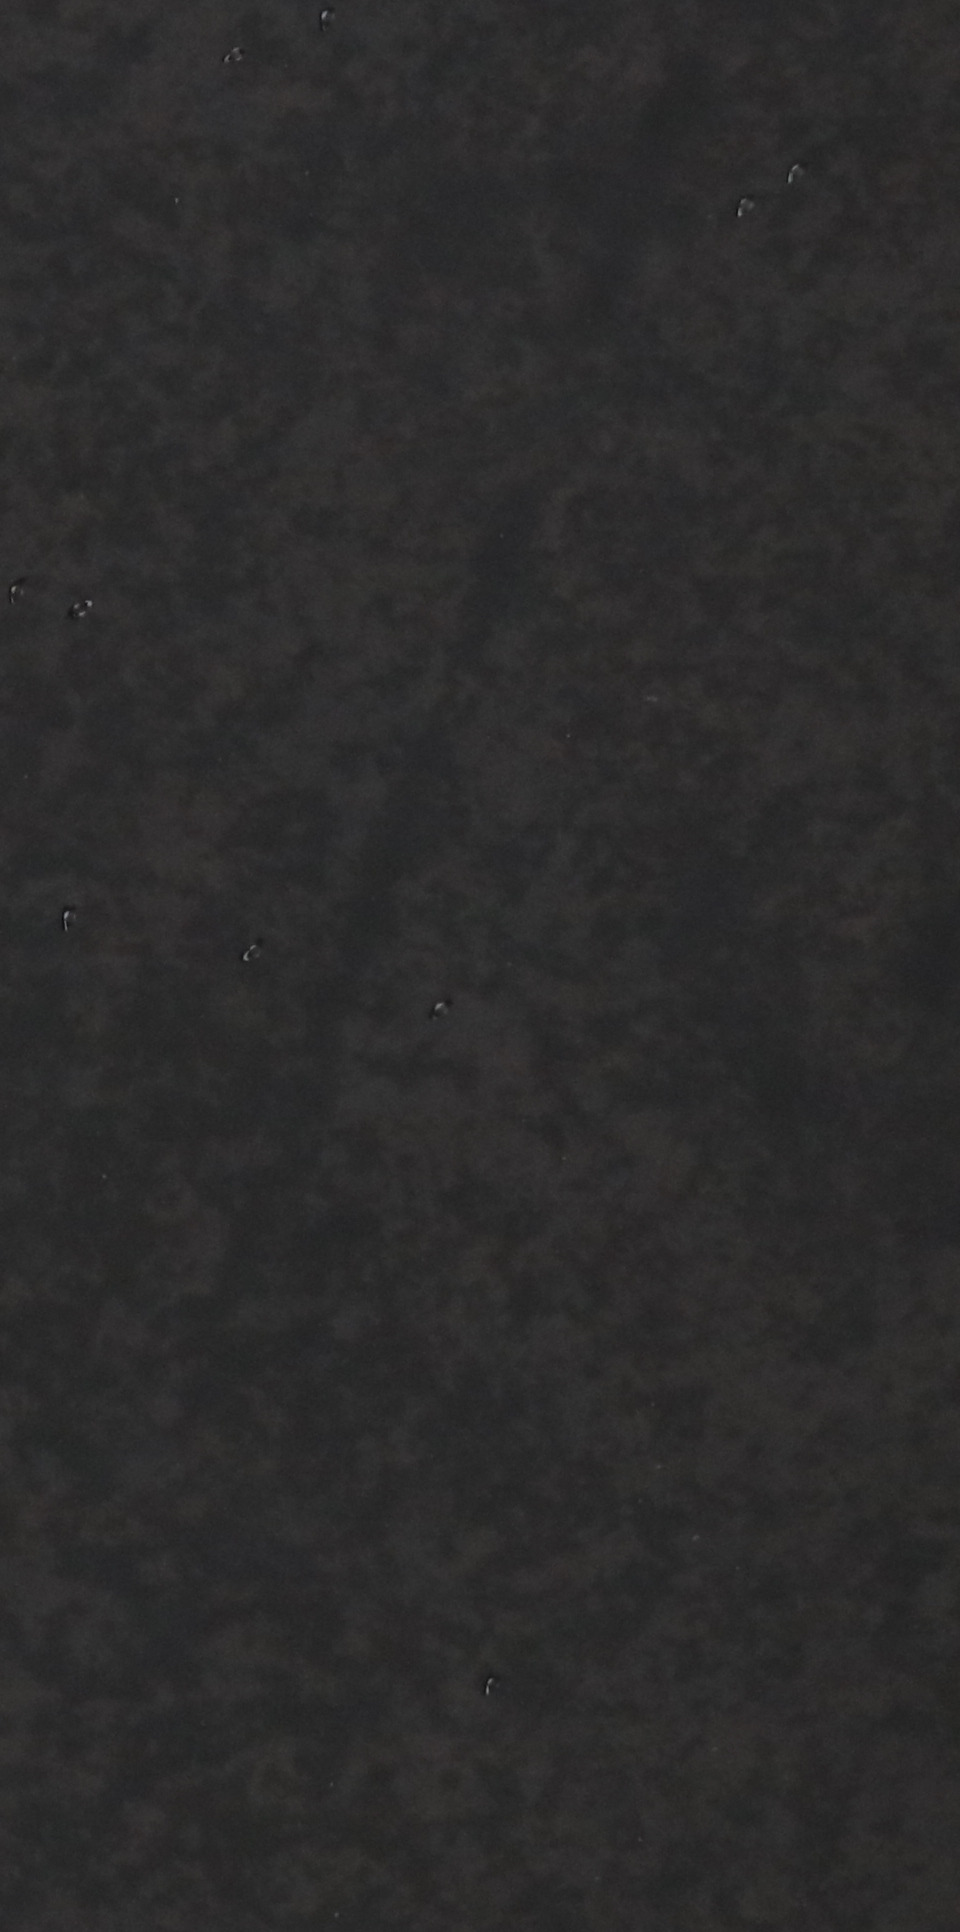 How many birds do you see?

10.